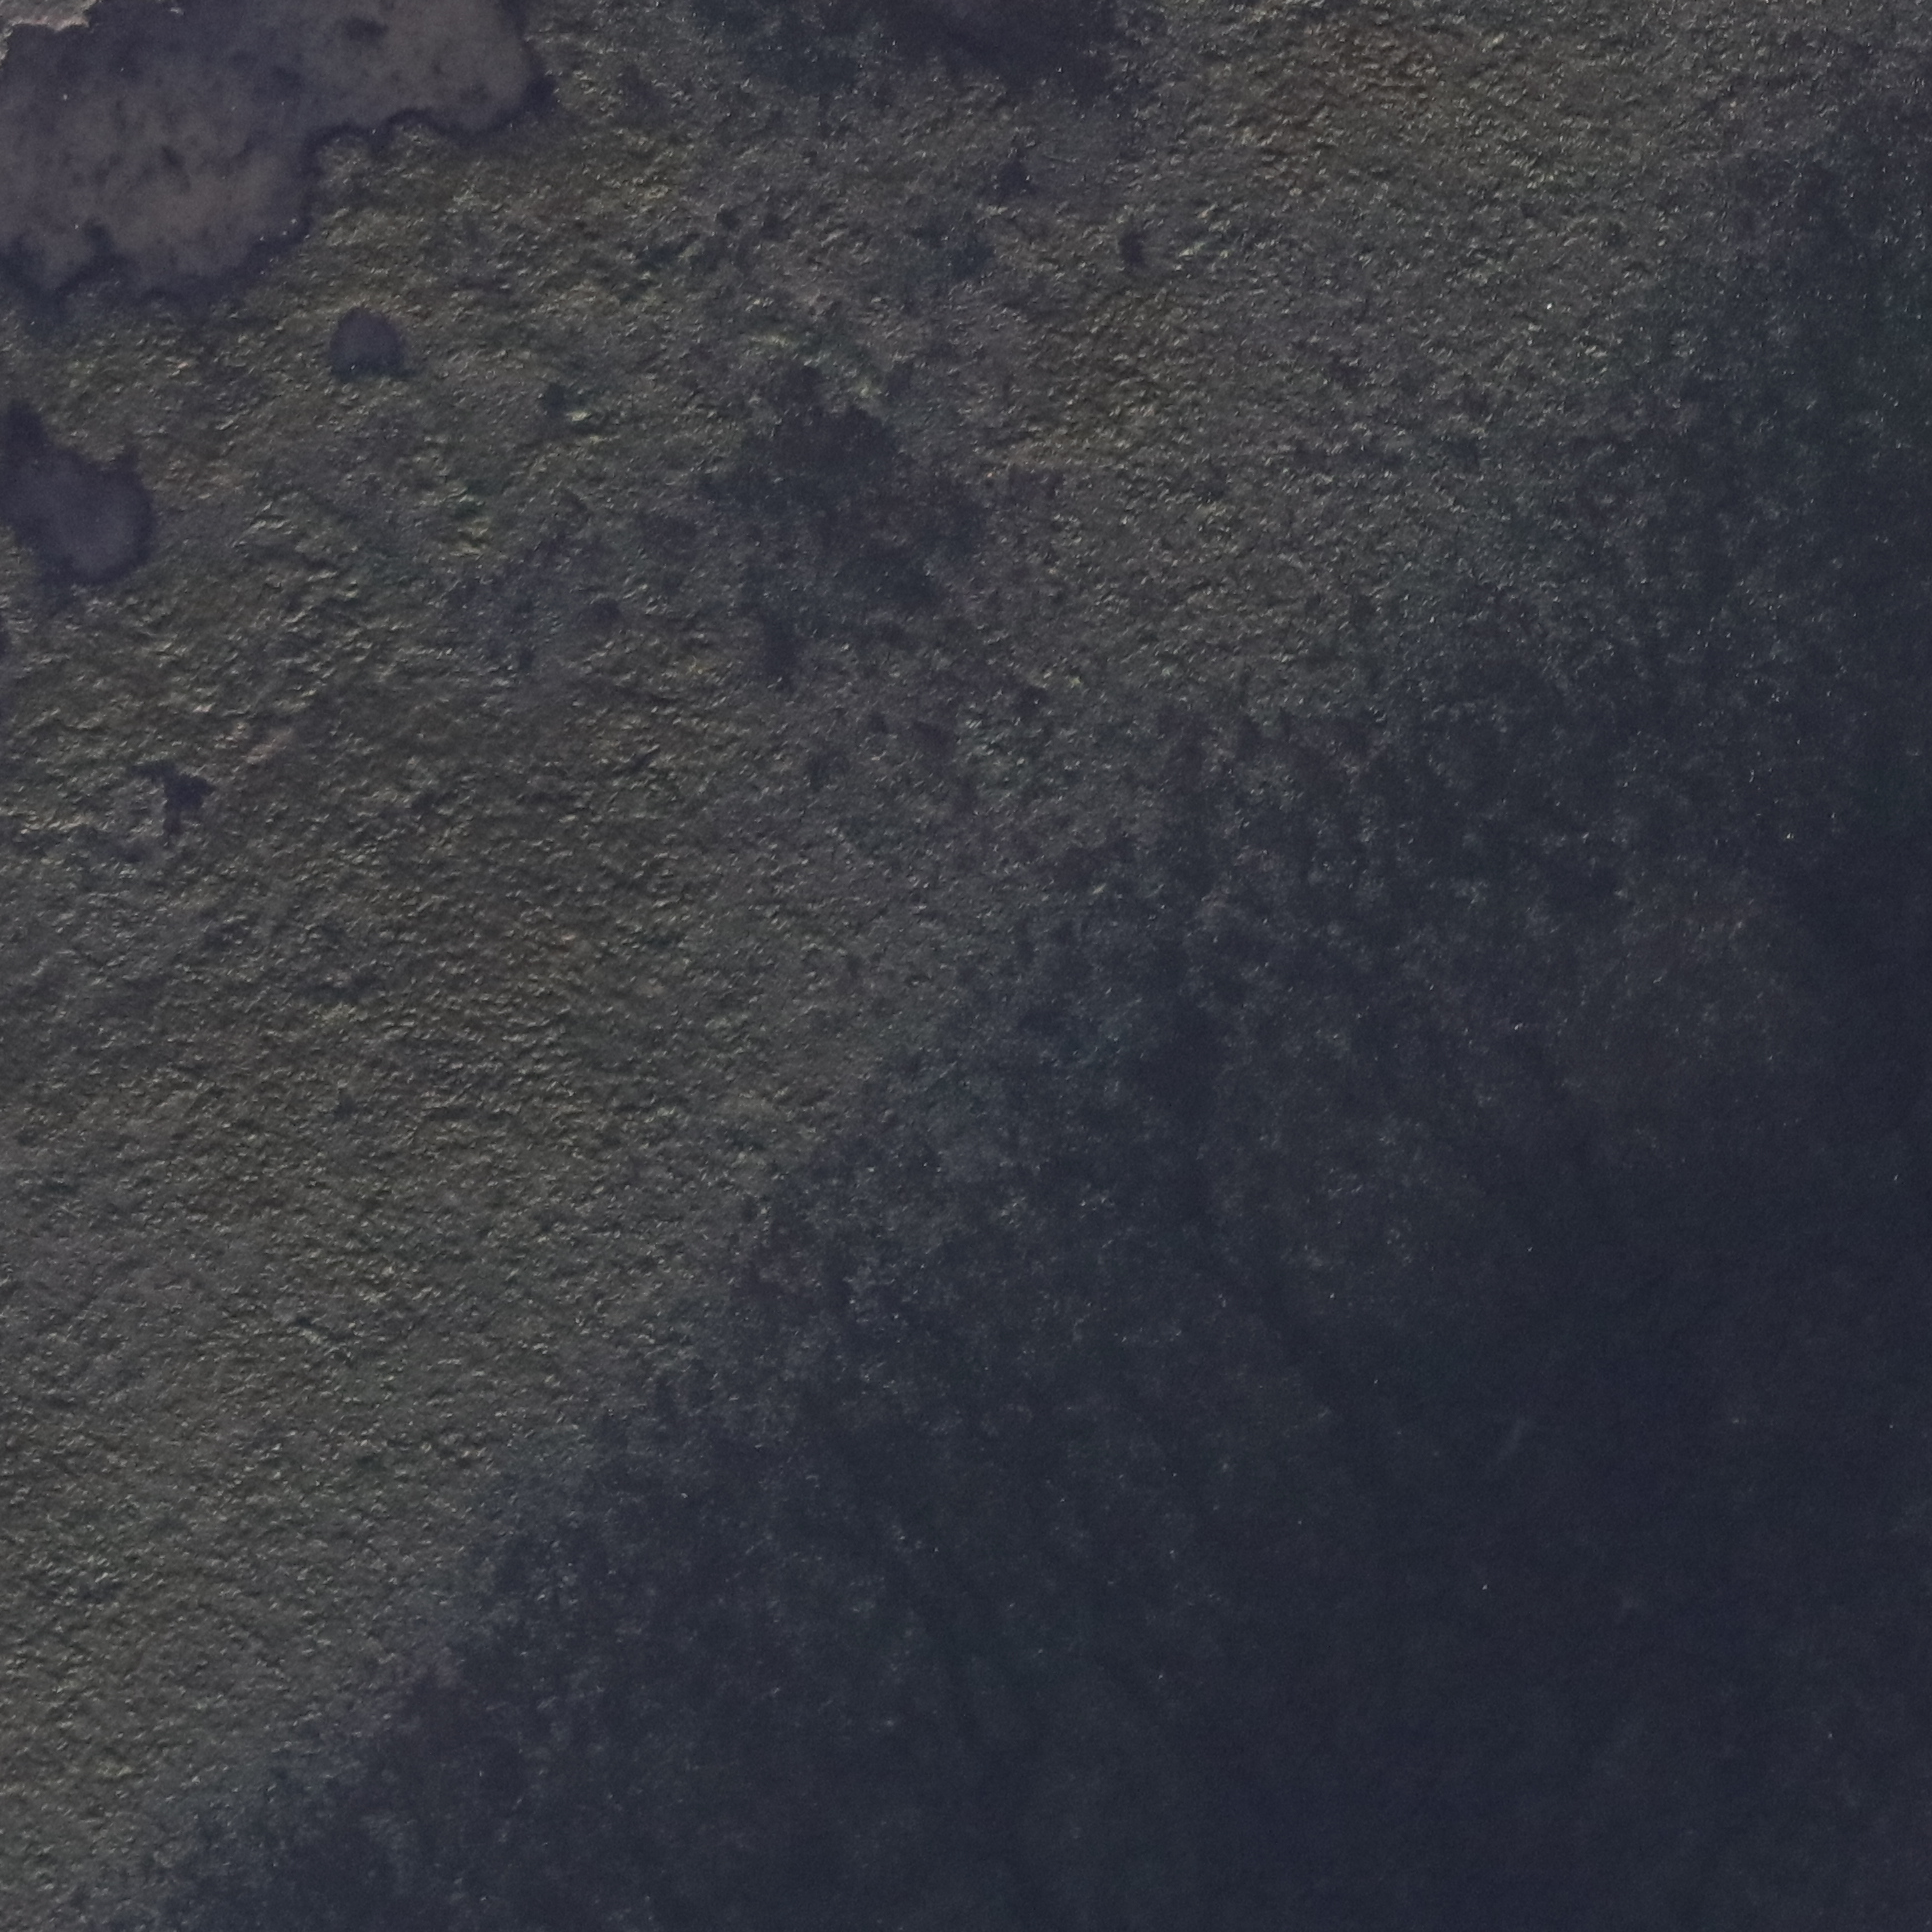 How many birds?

0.